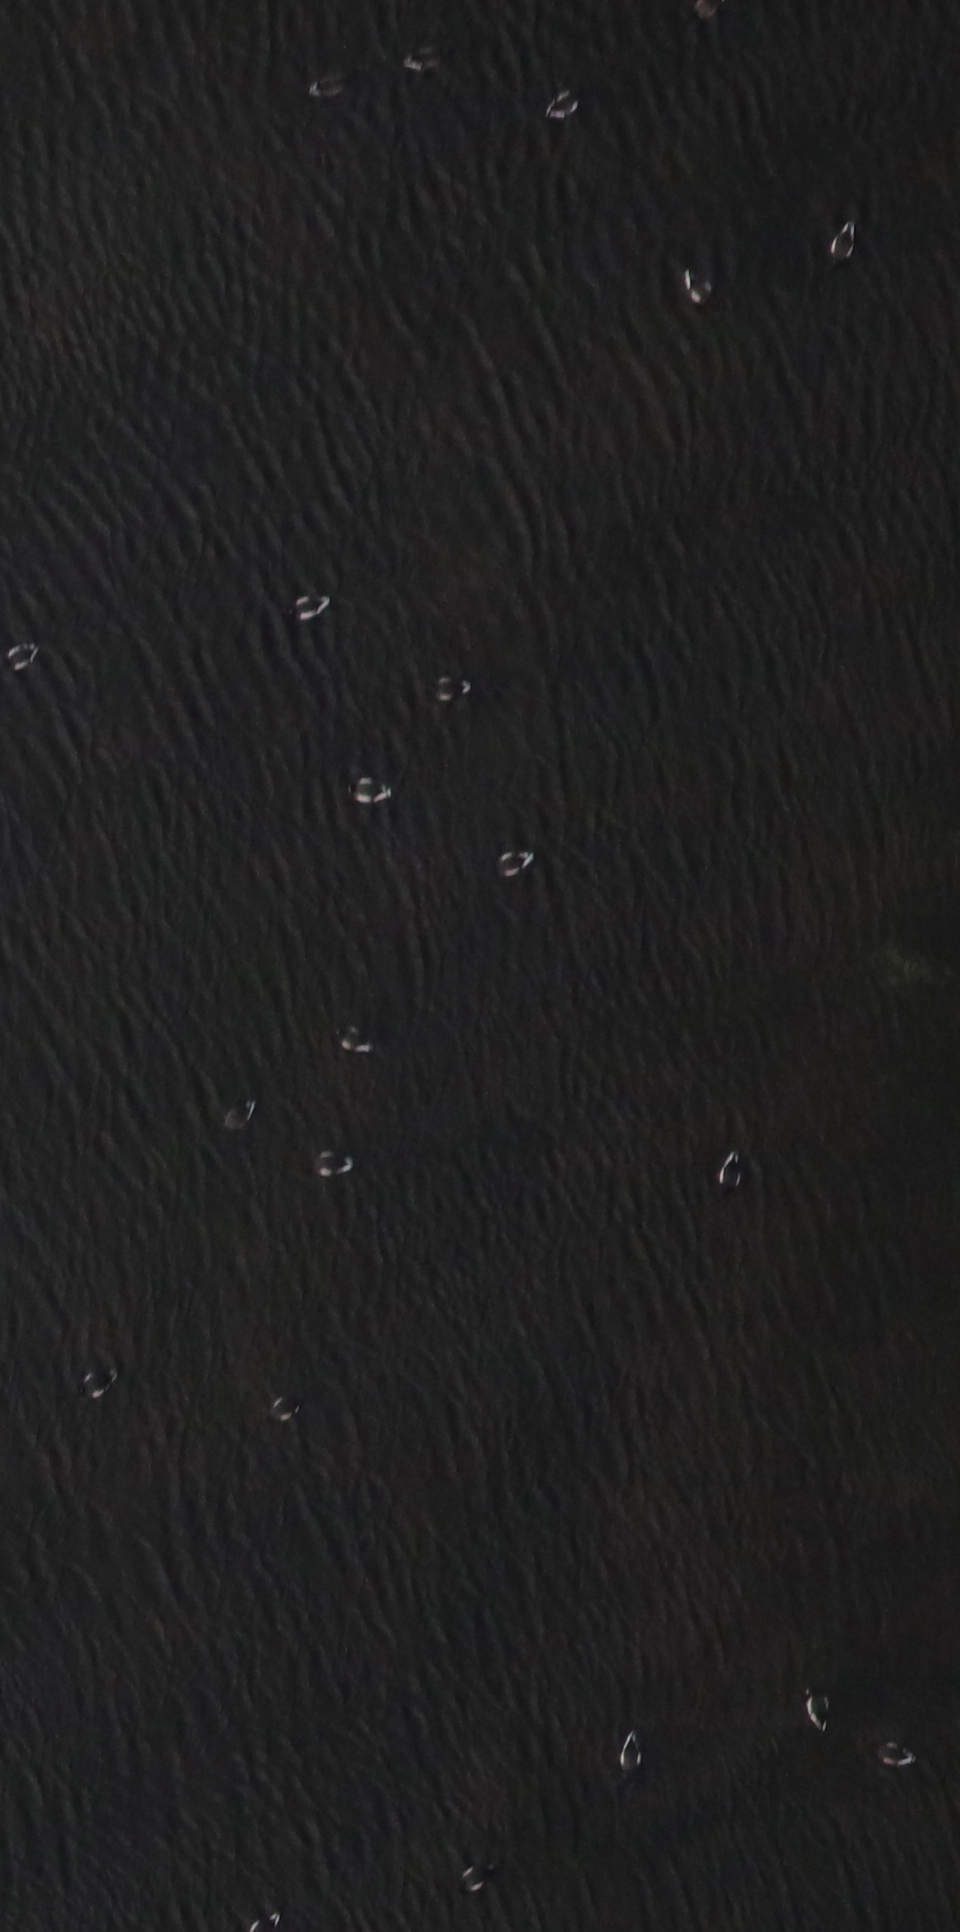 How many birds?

22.